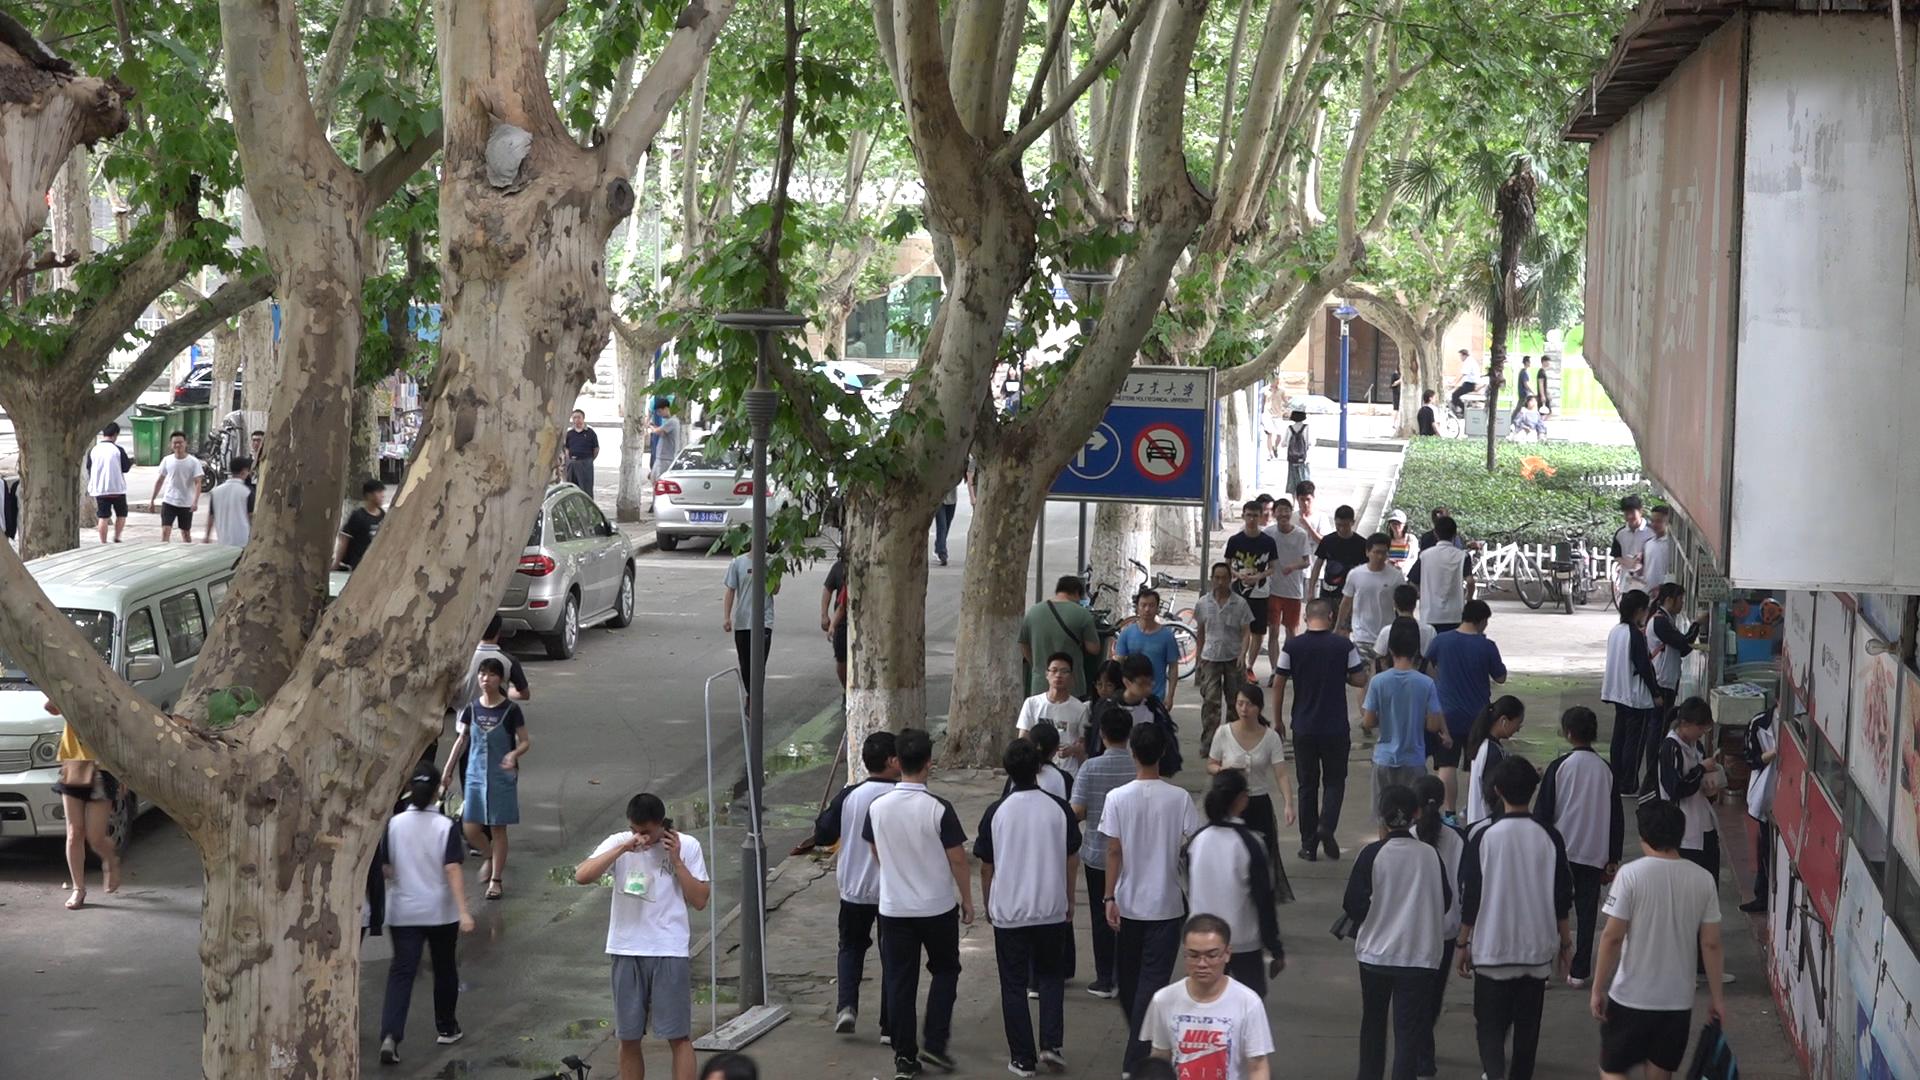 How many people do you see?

59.